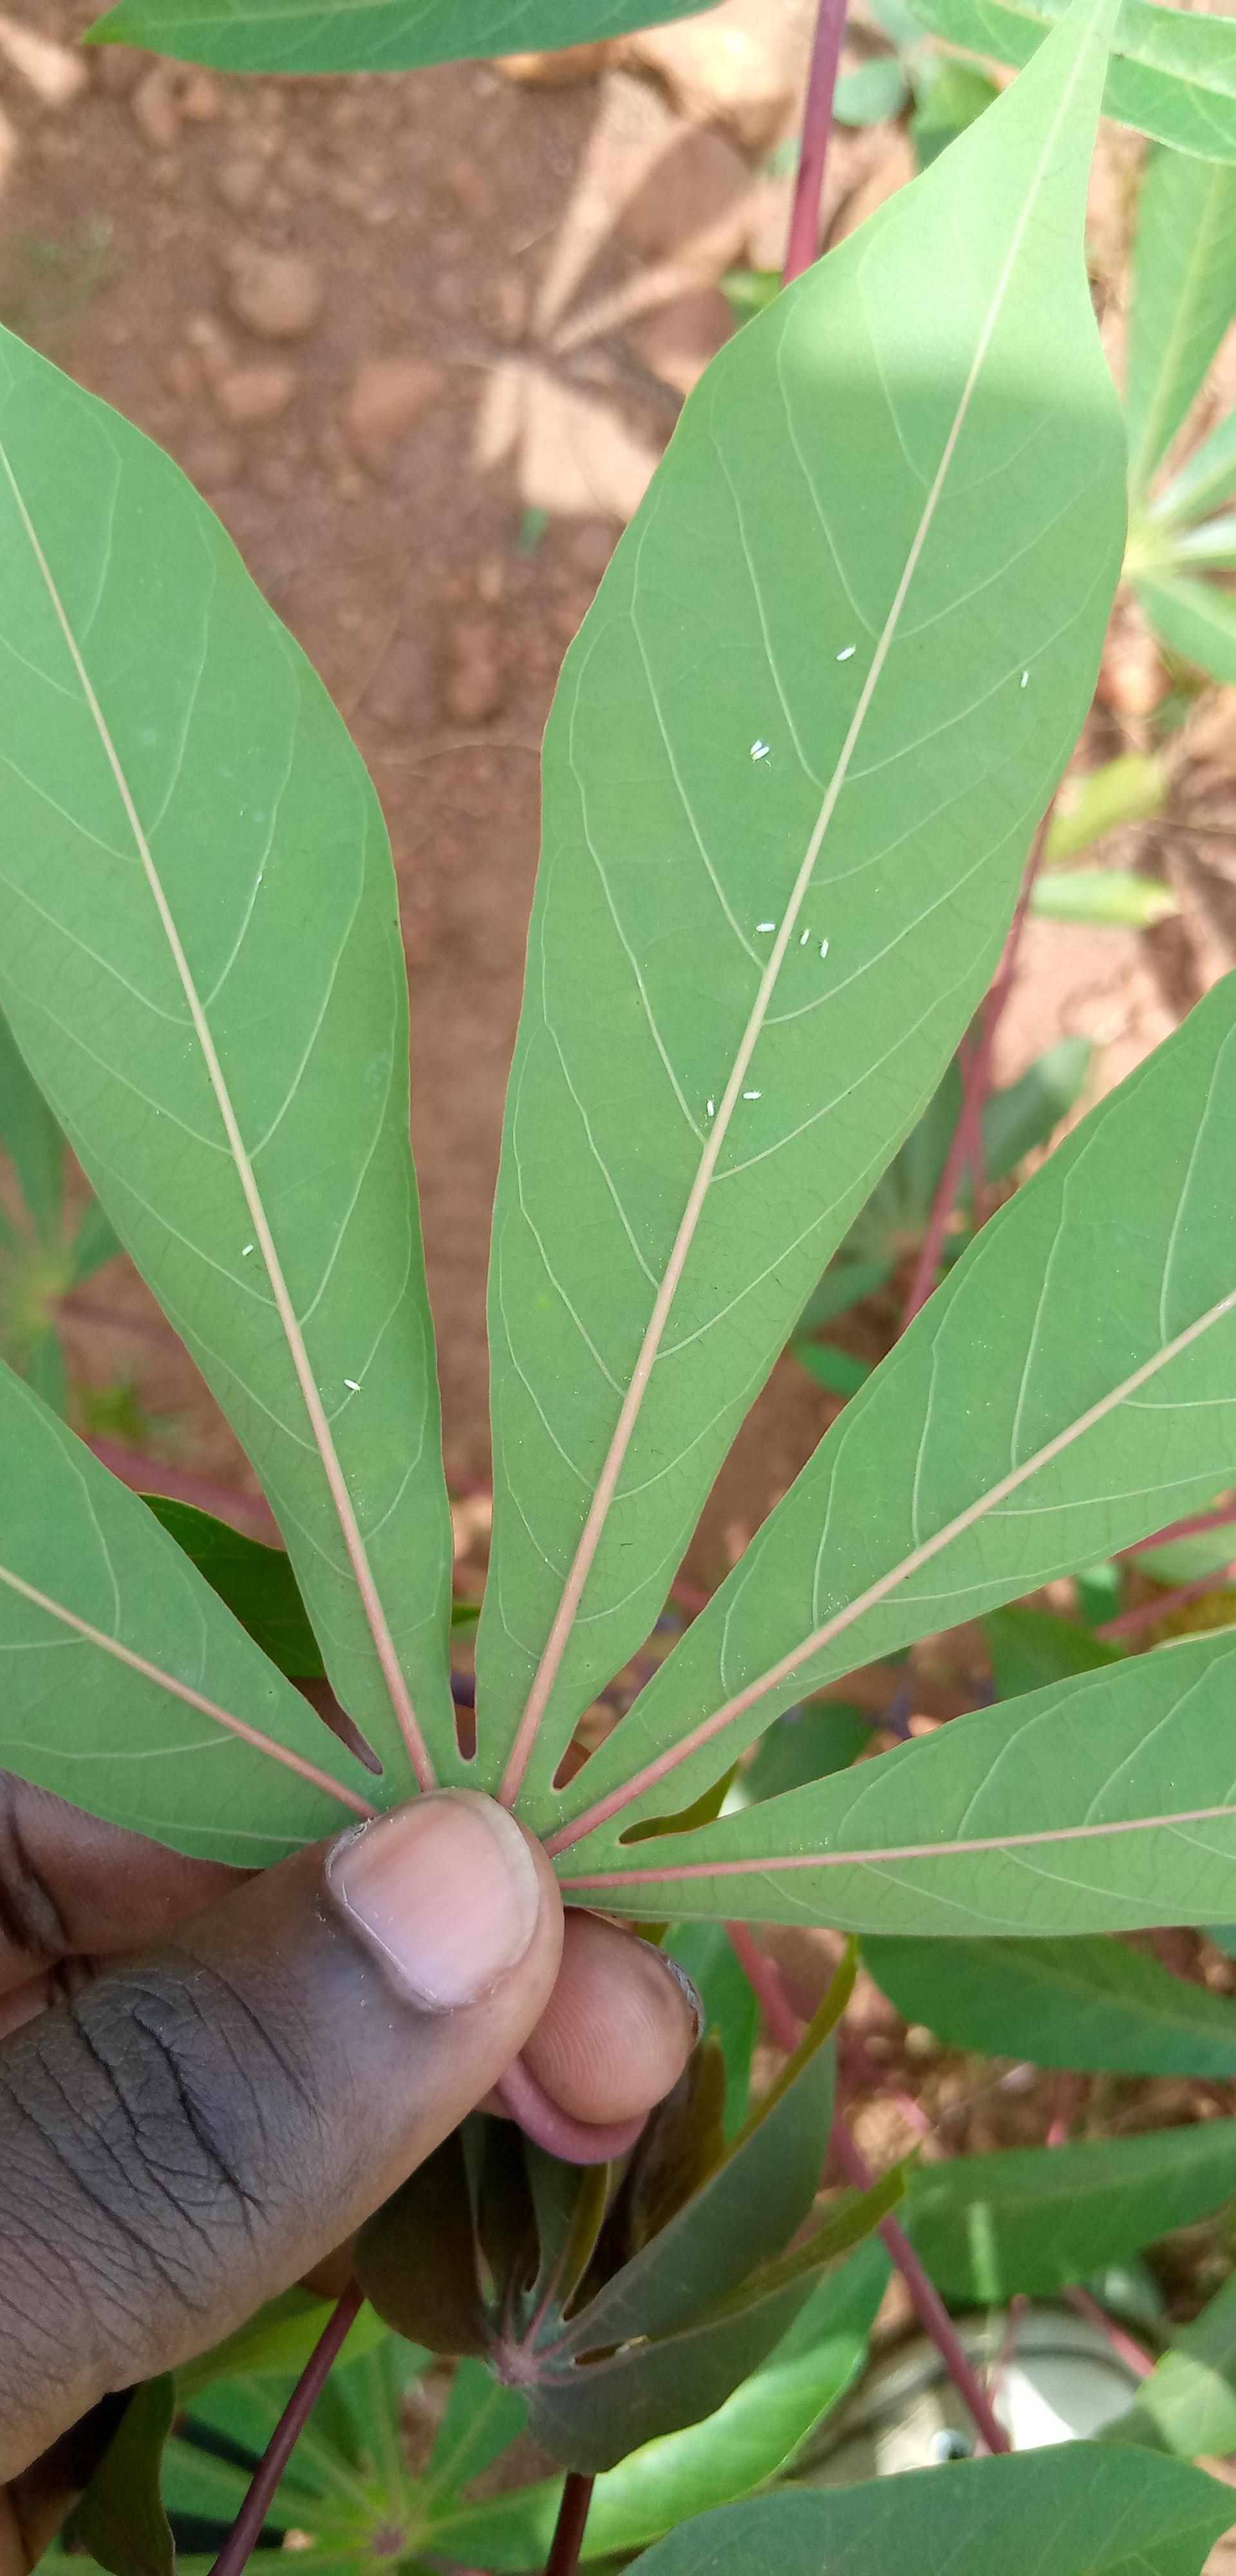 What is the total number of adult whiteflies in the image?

11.